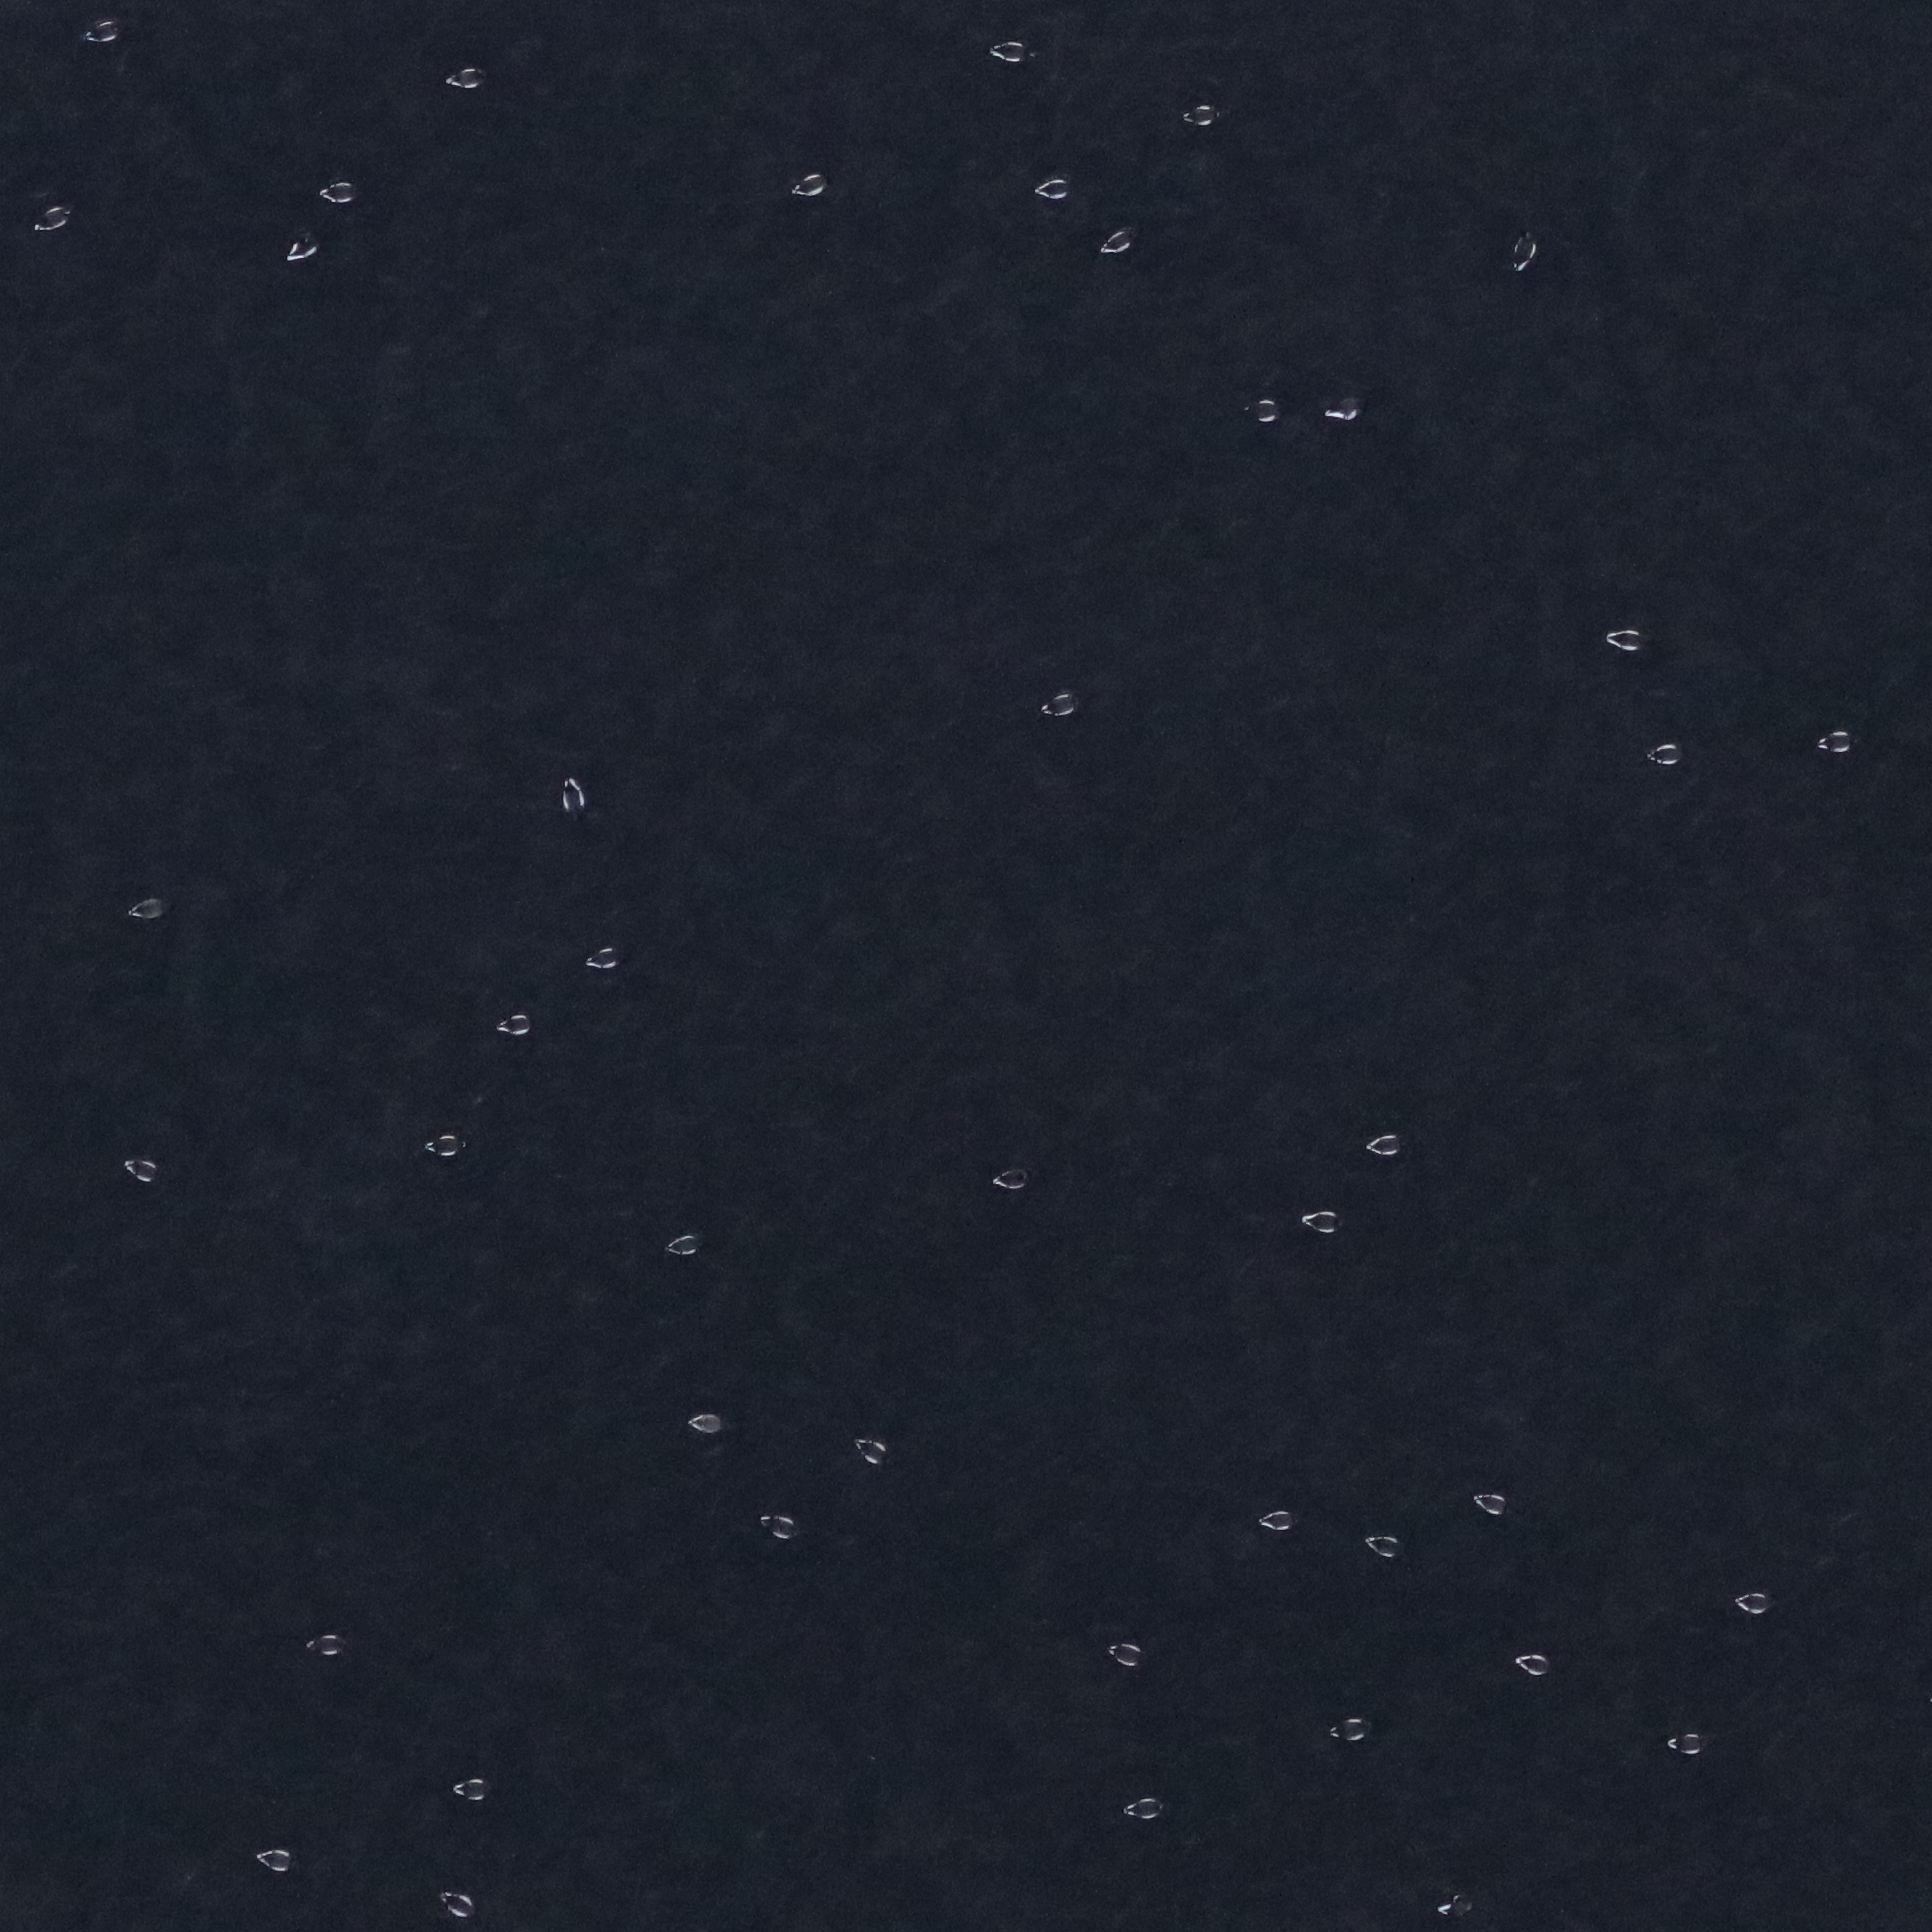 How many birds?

44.